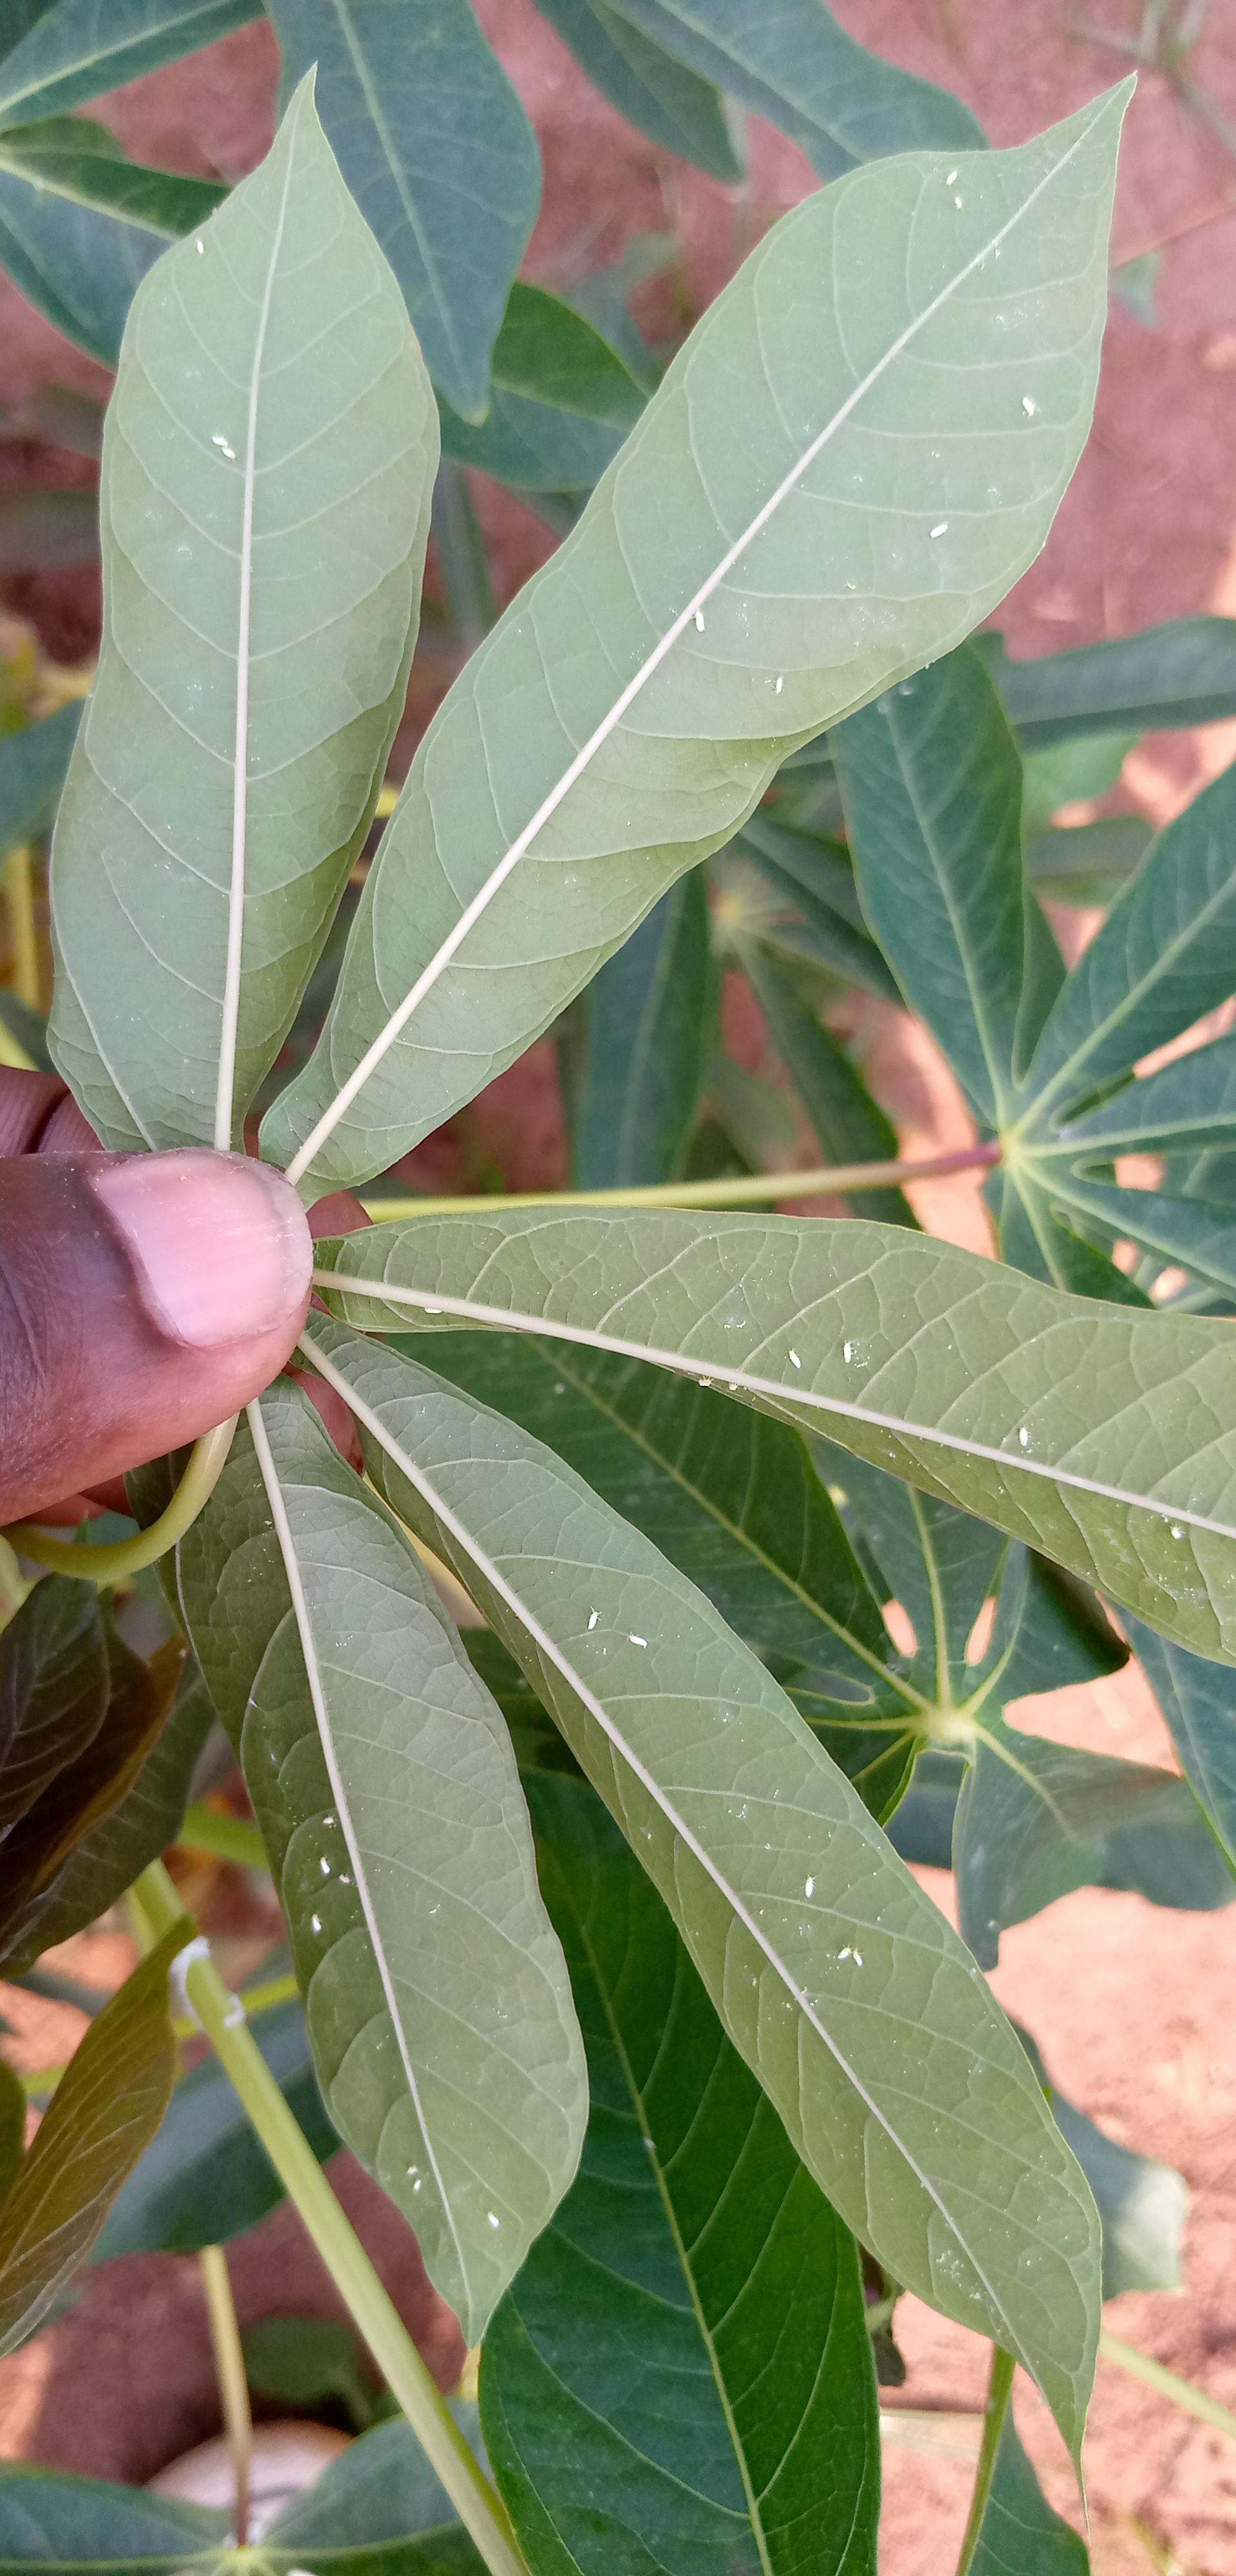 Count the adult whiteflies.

28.